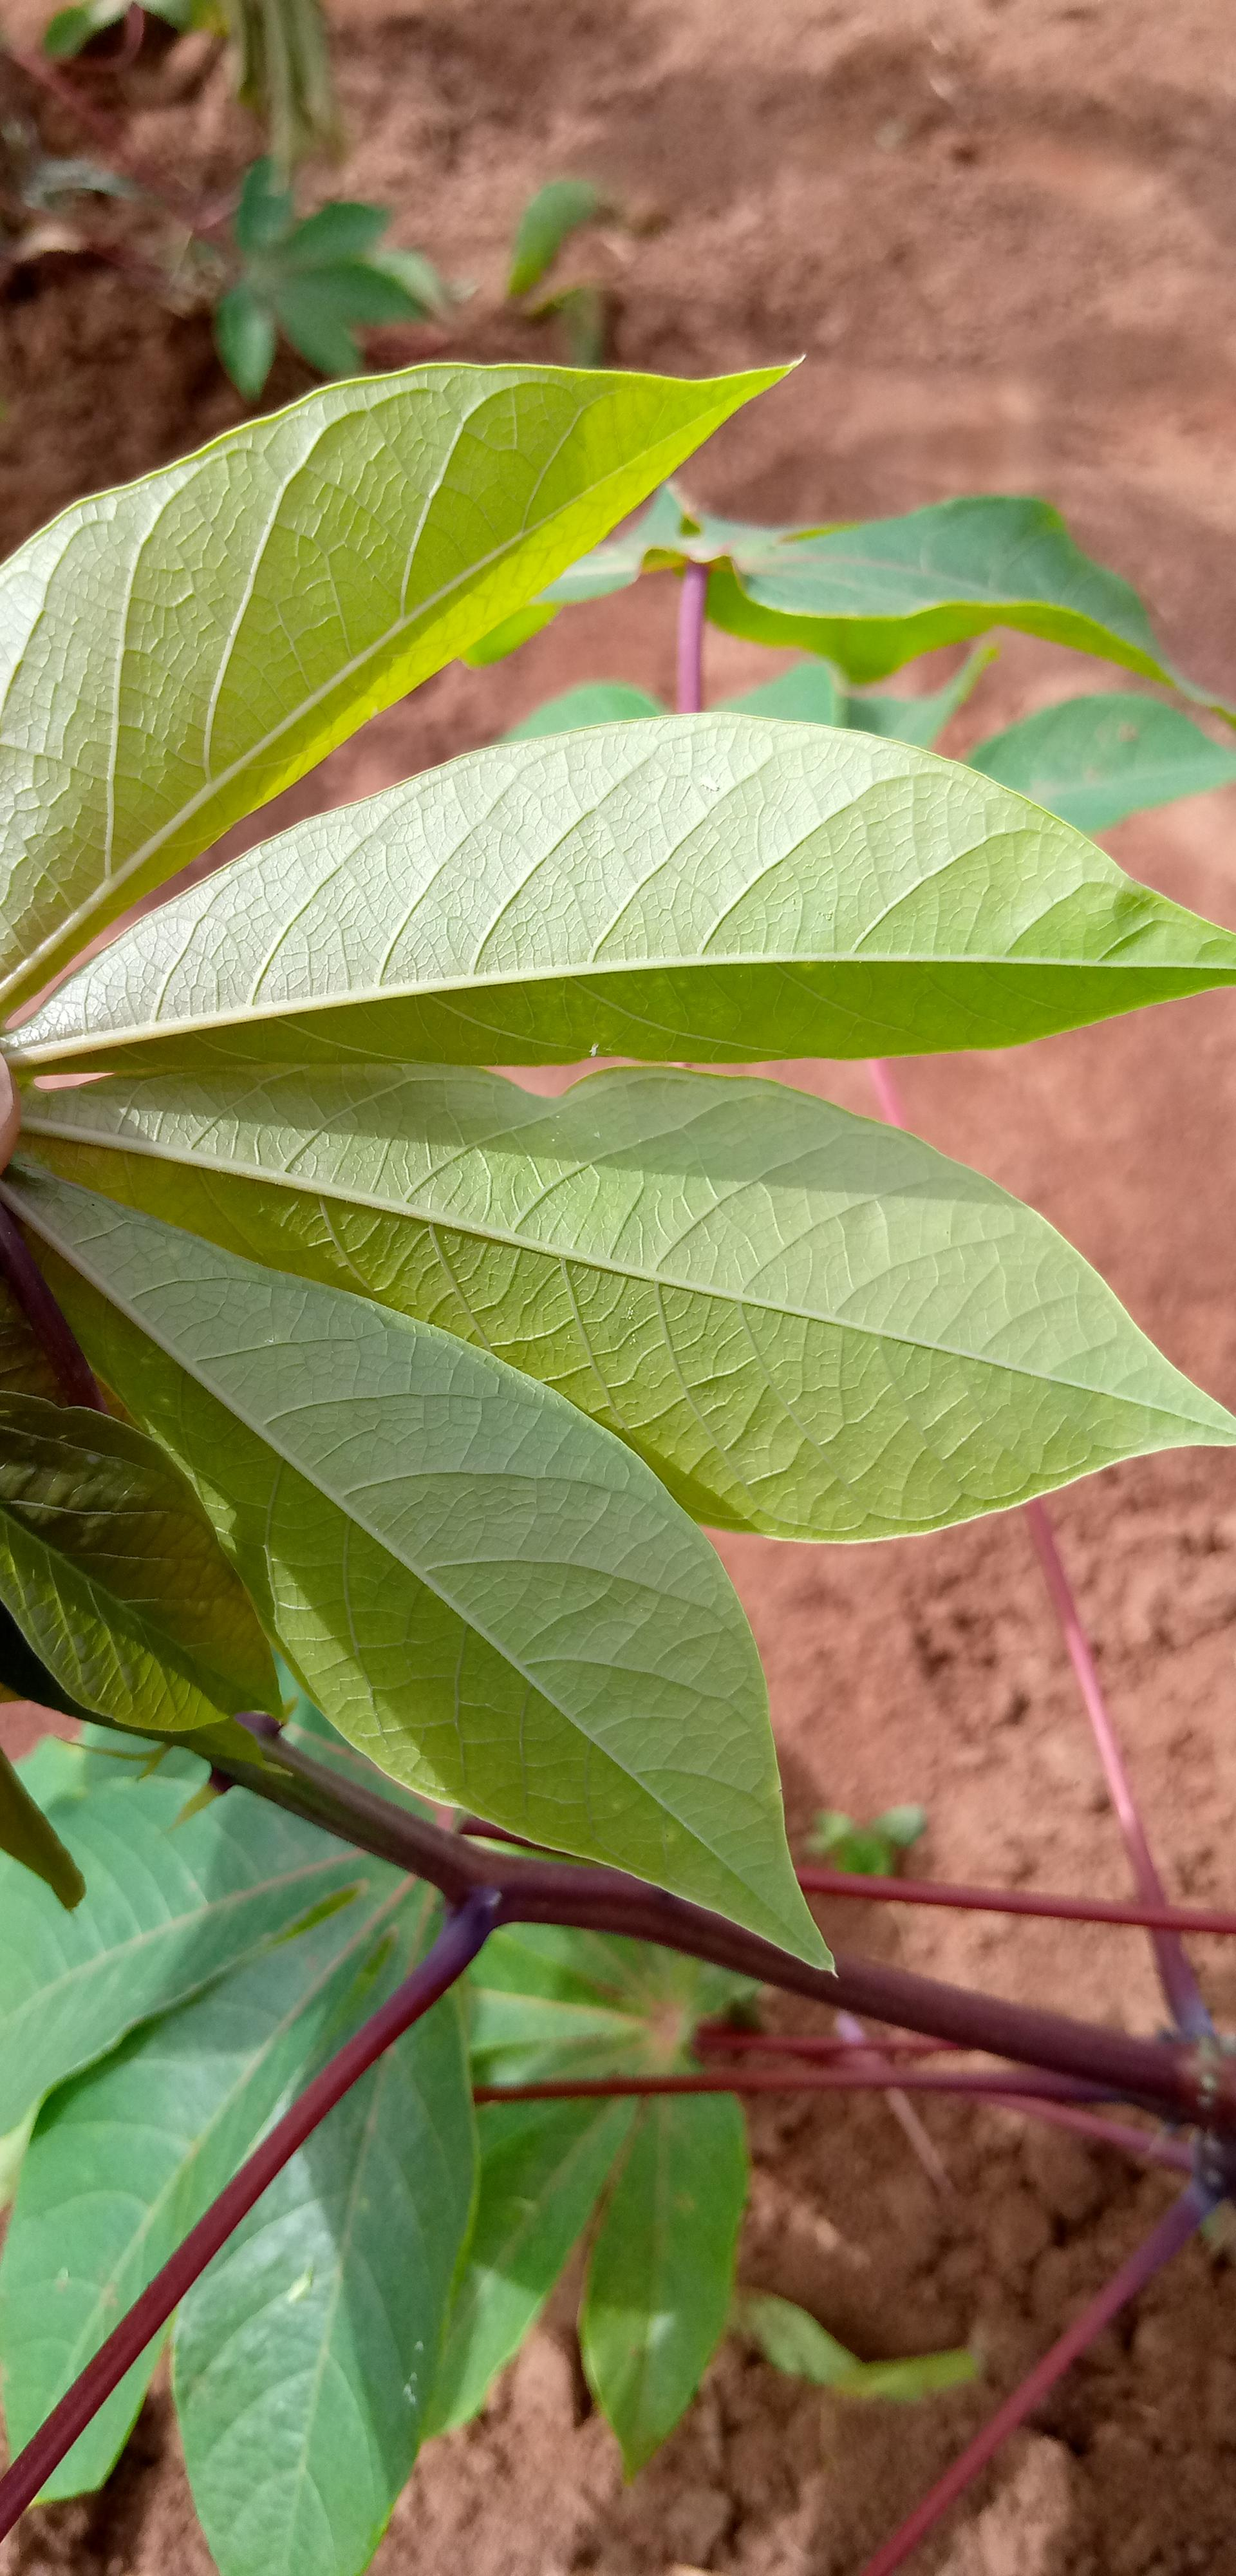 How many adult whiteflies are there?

1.